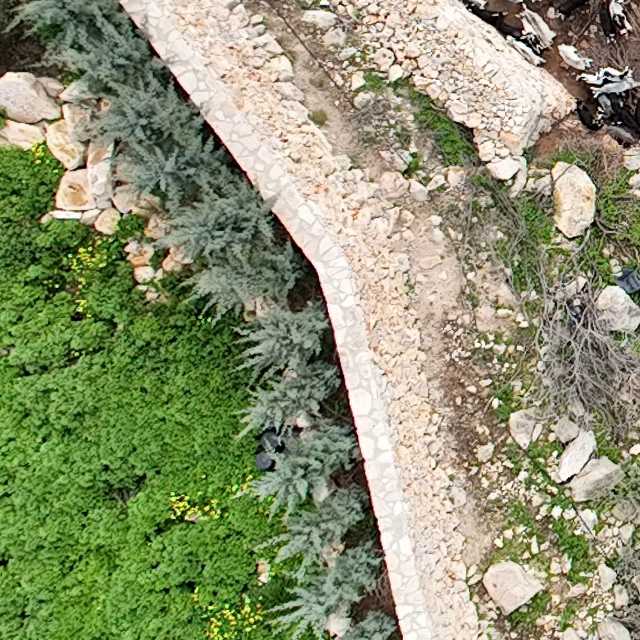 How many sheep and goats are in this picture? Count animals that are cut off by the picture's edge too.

19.